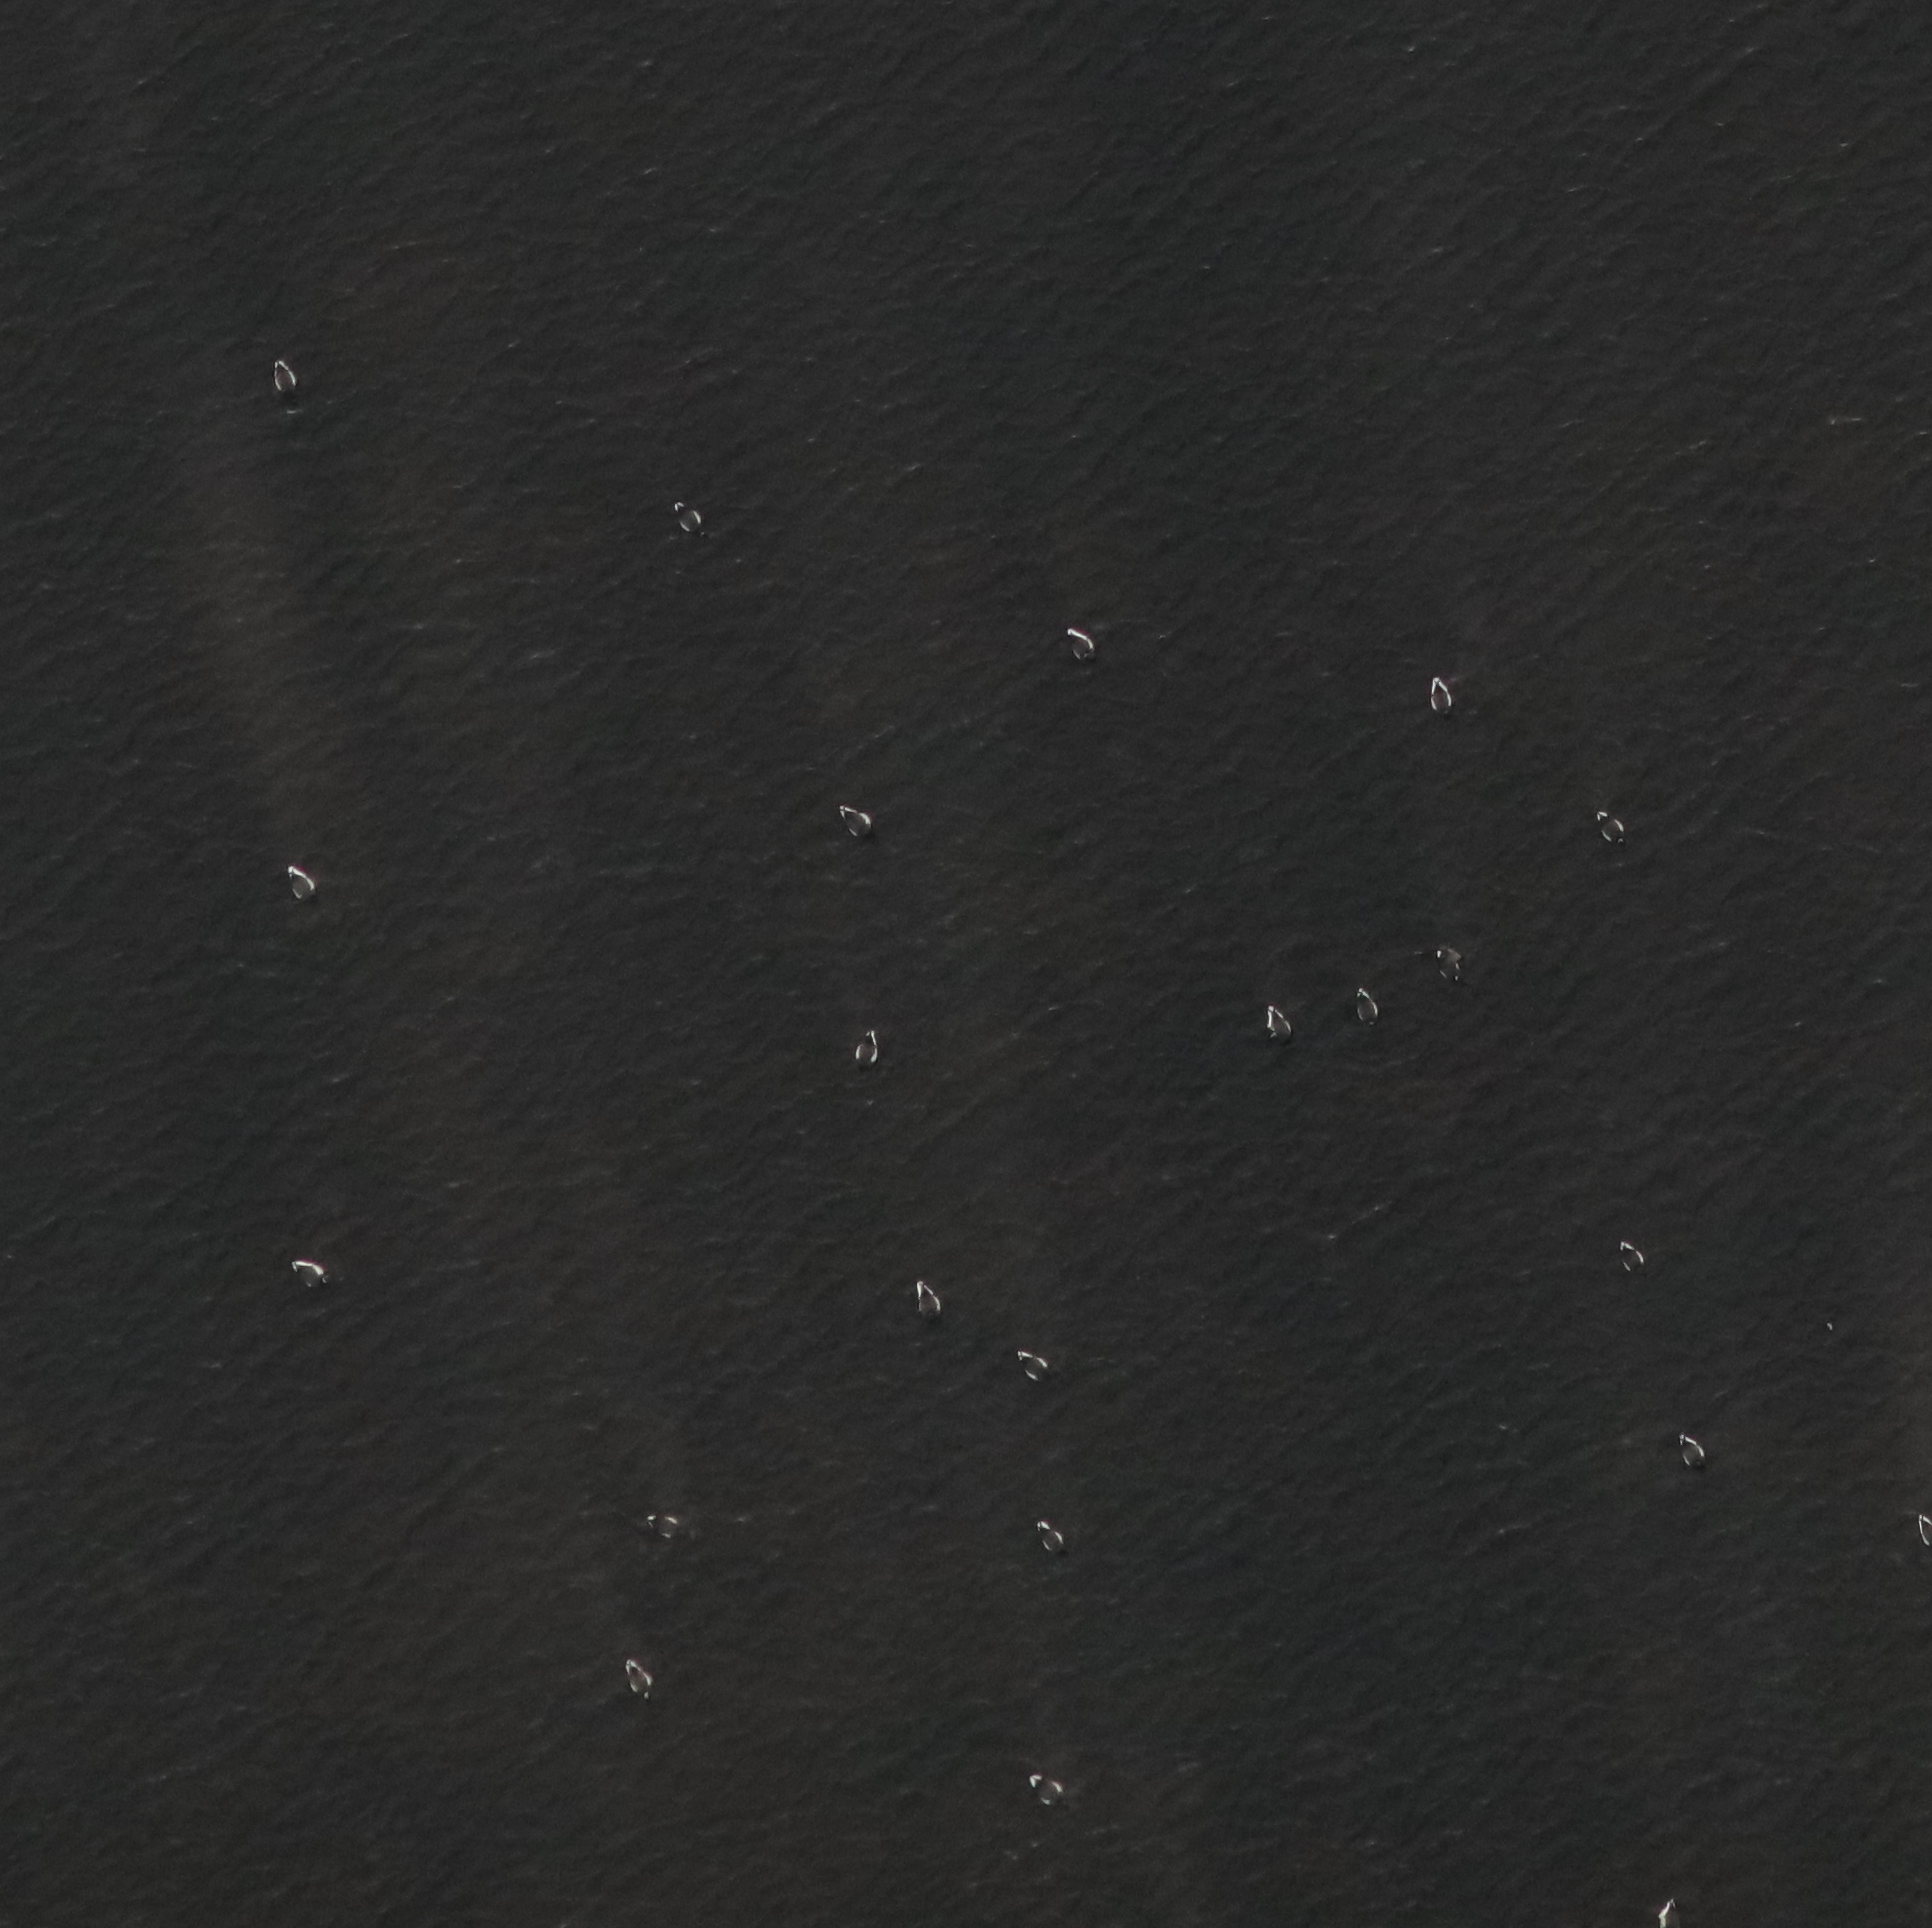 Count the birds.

21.